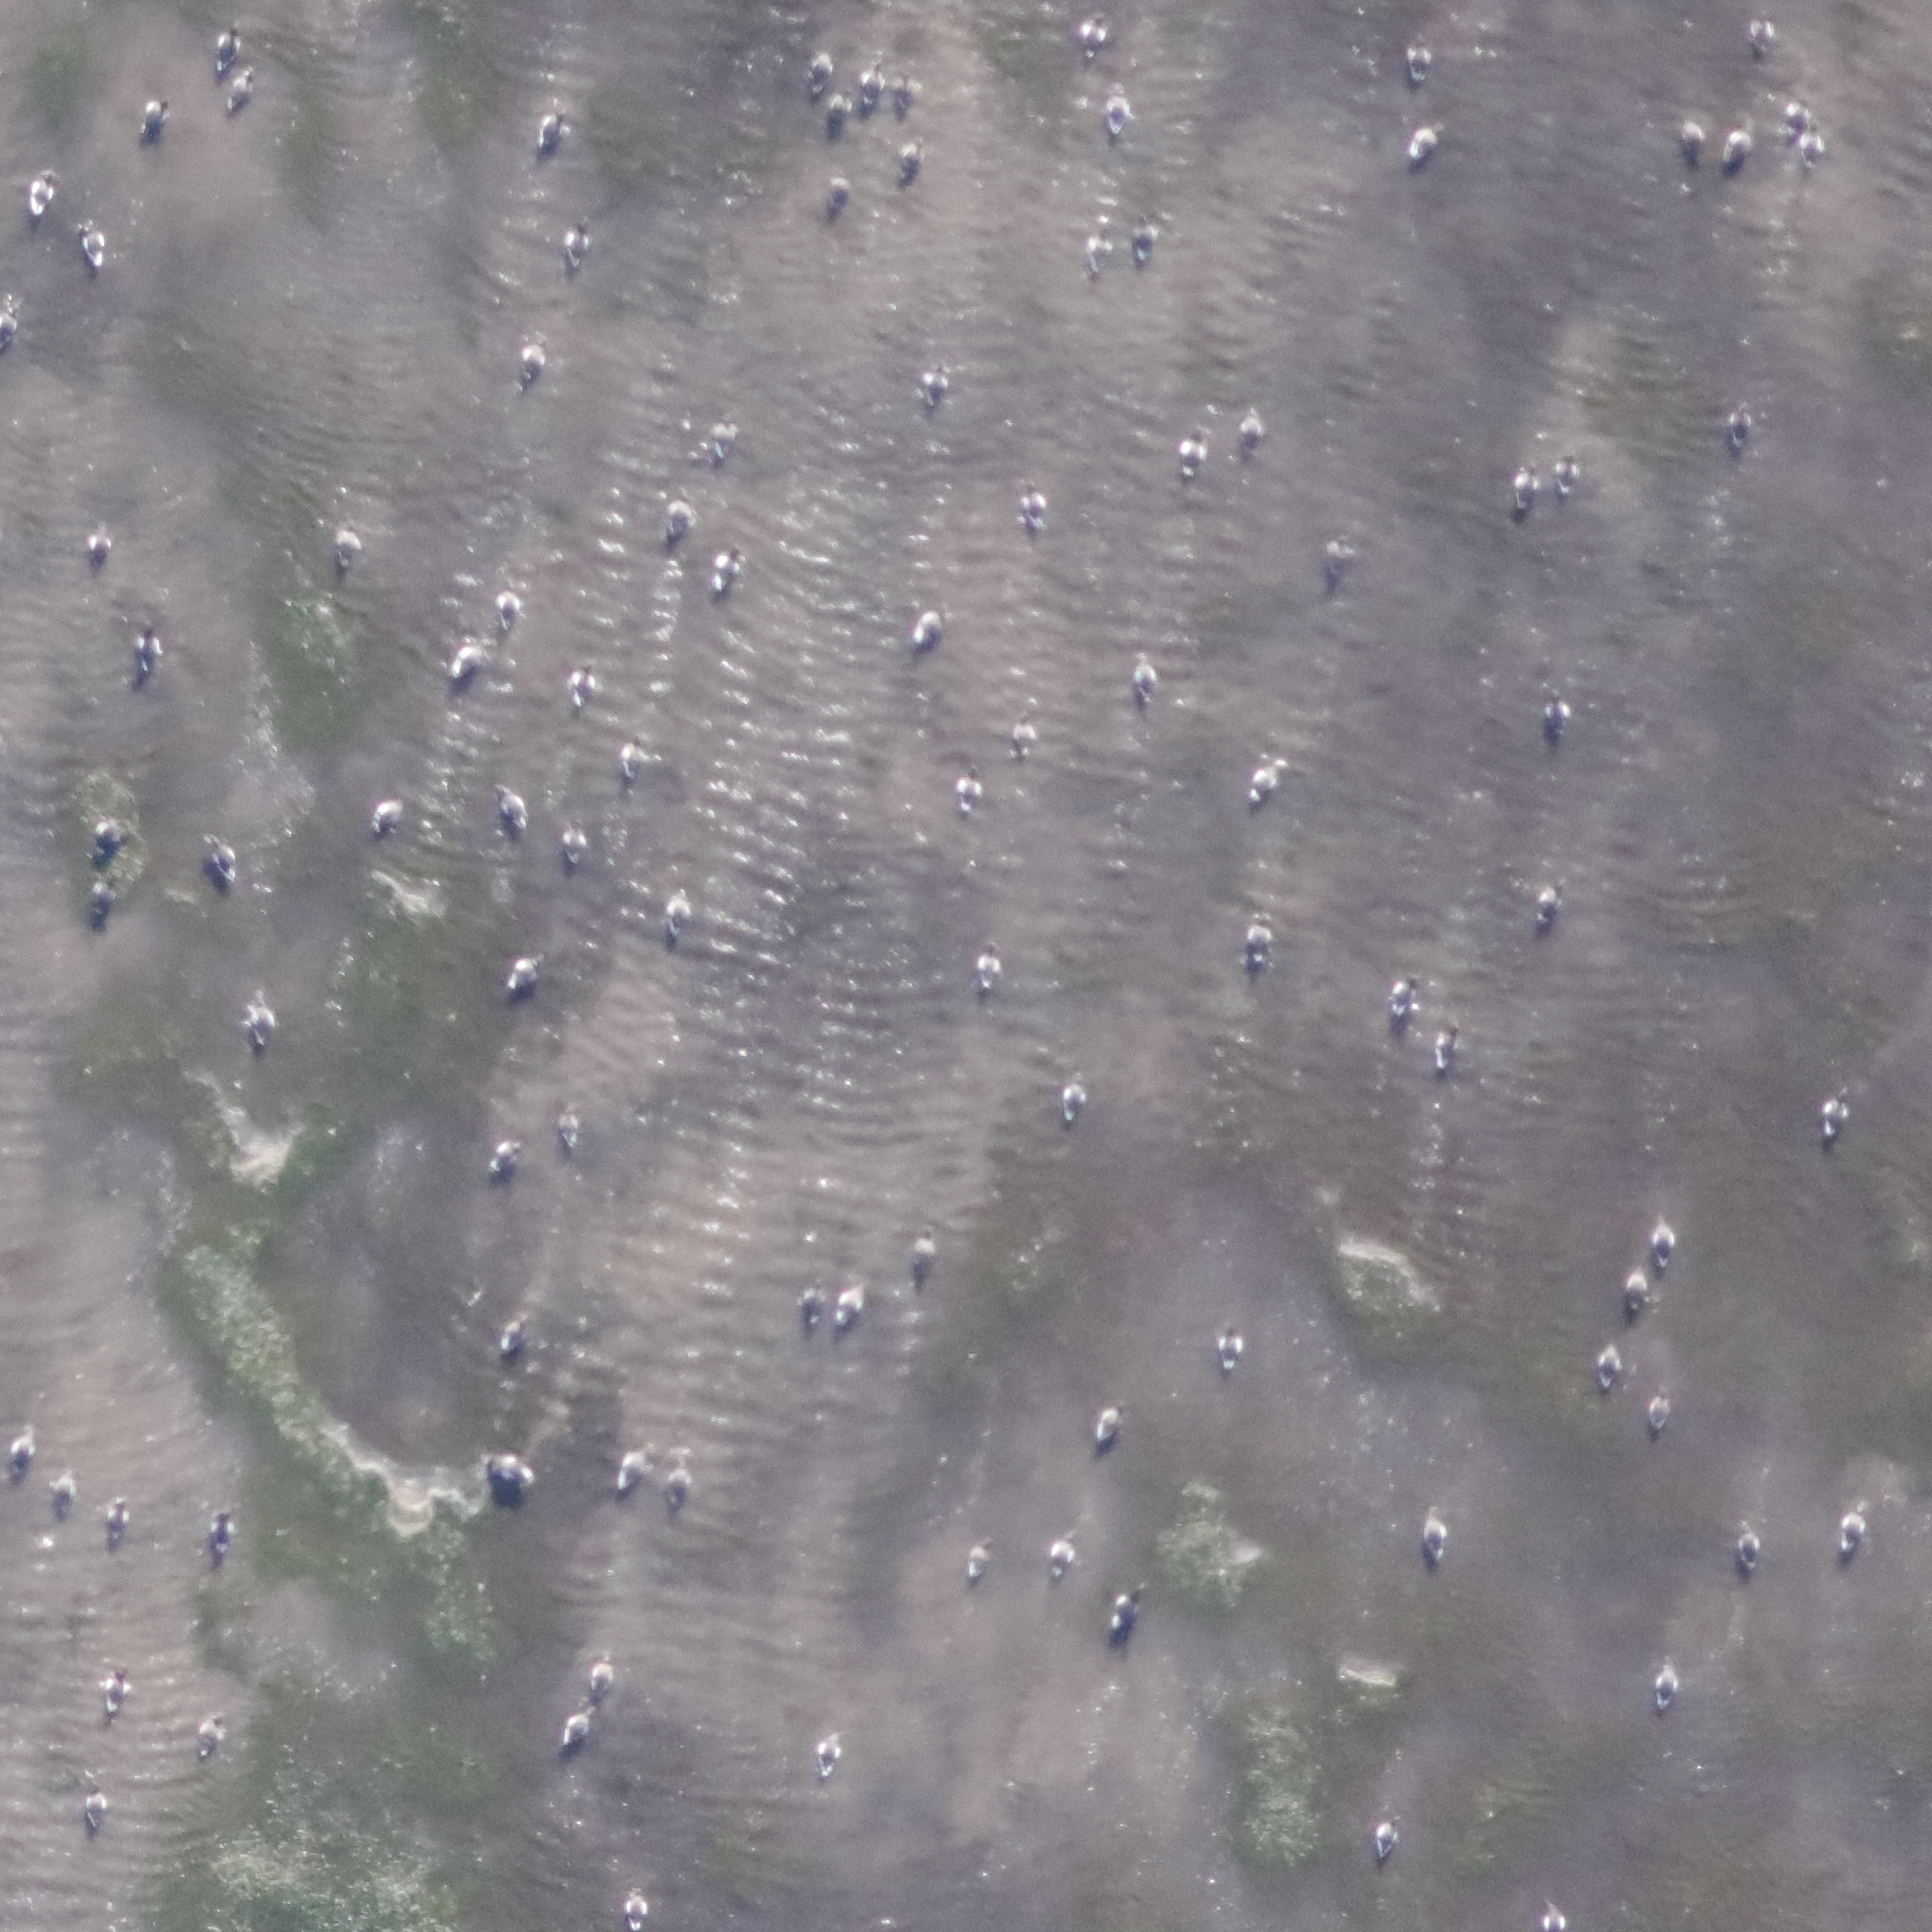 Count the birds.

100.